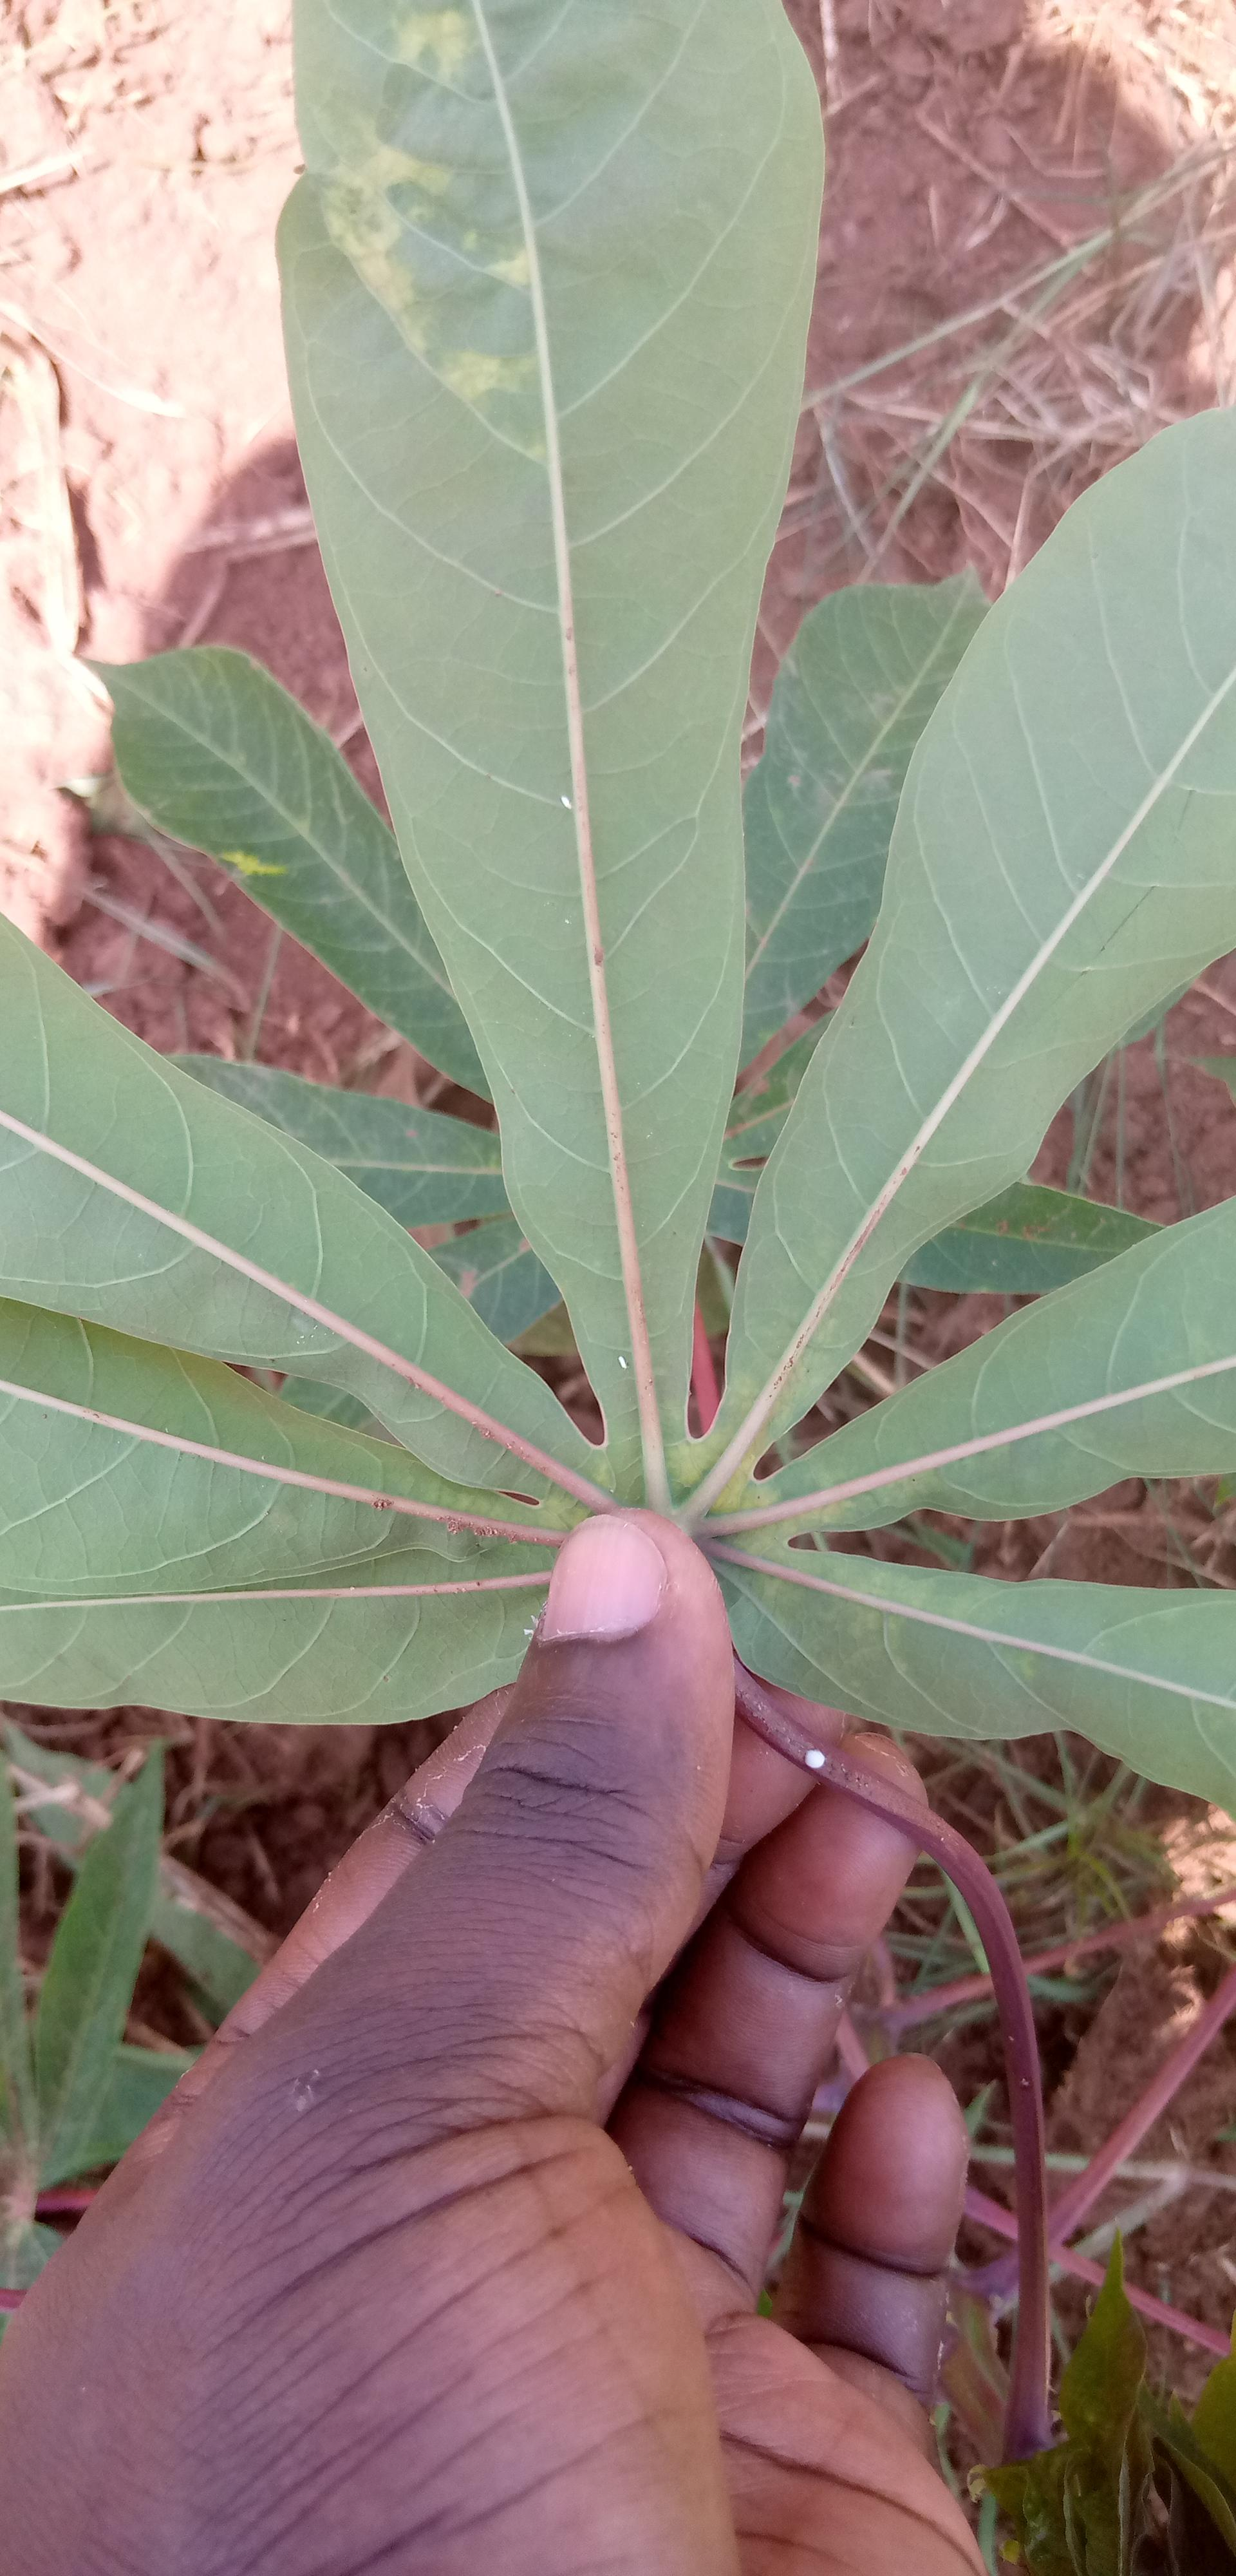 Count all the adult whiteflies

2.